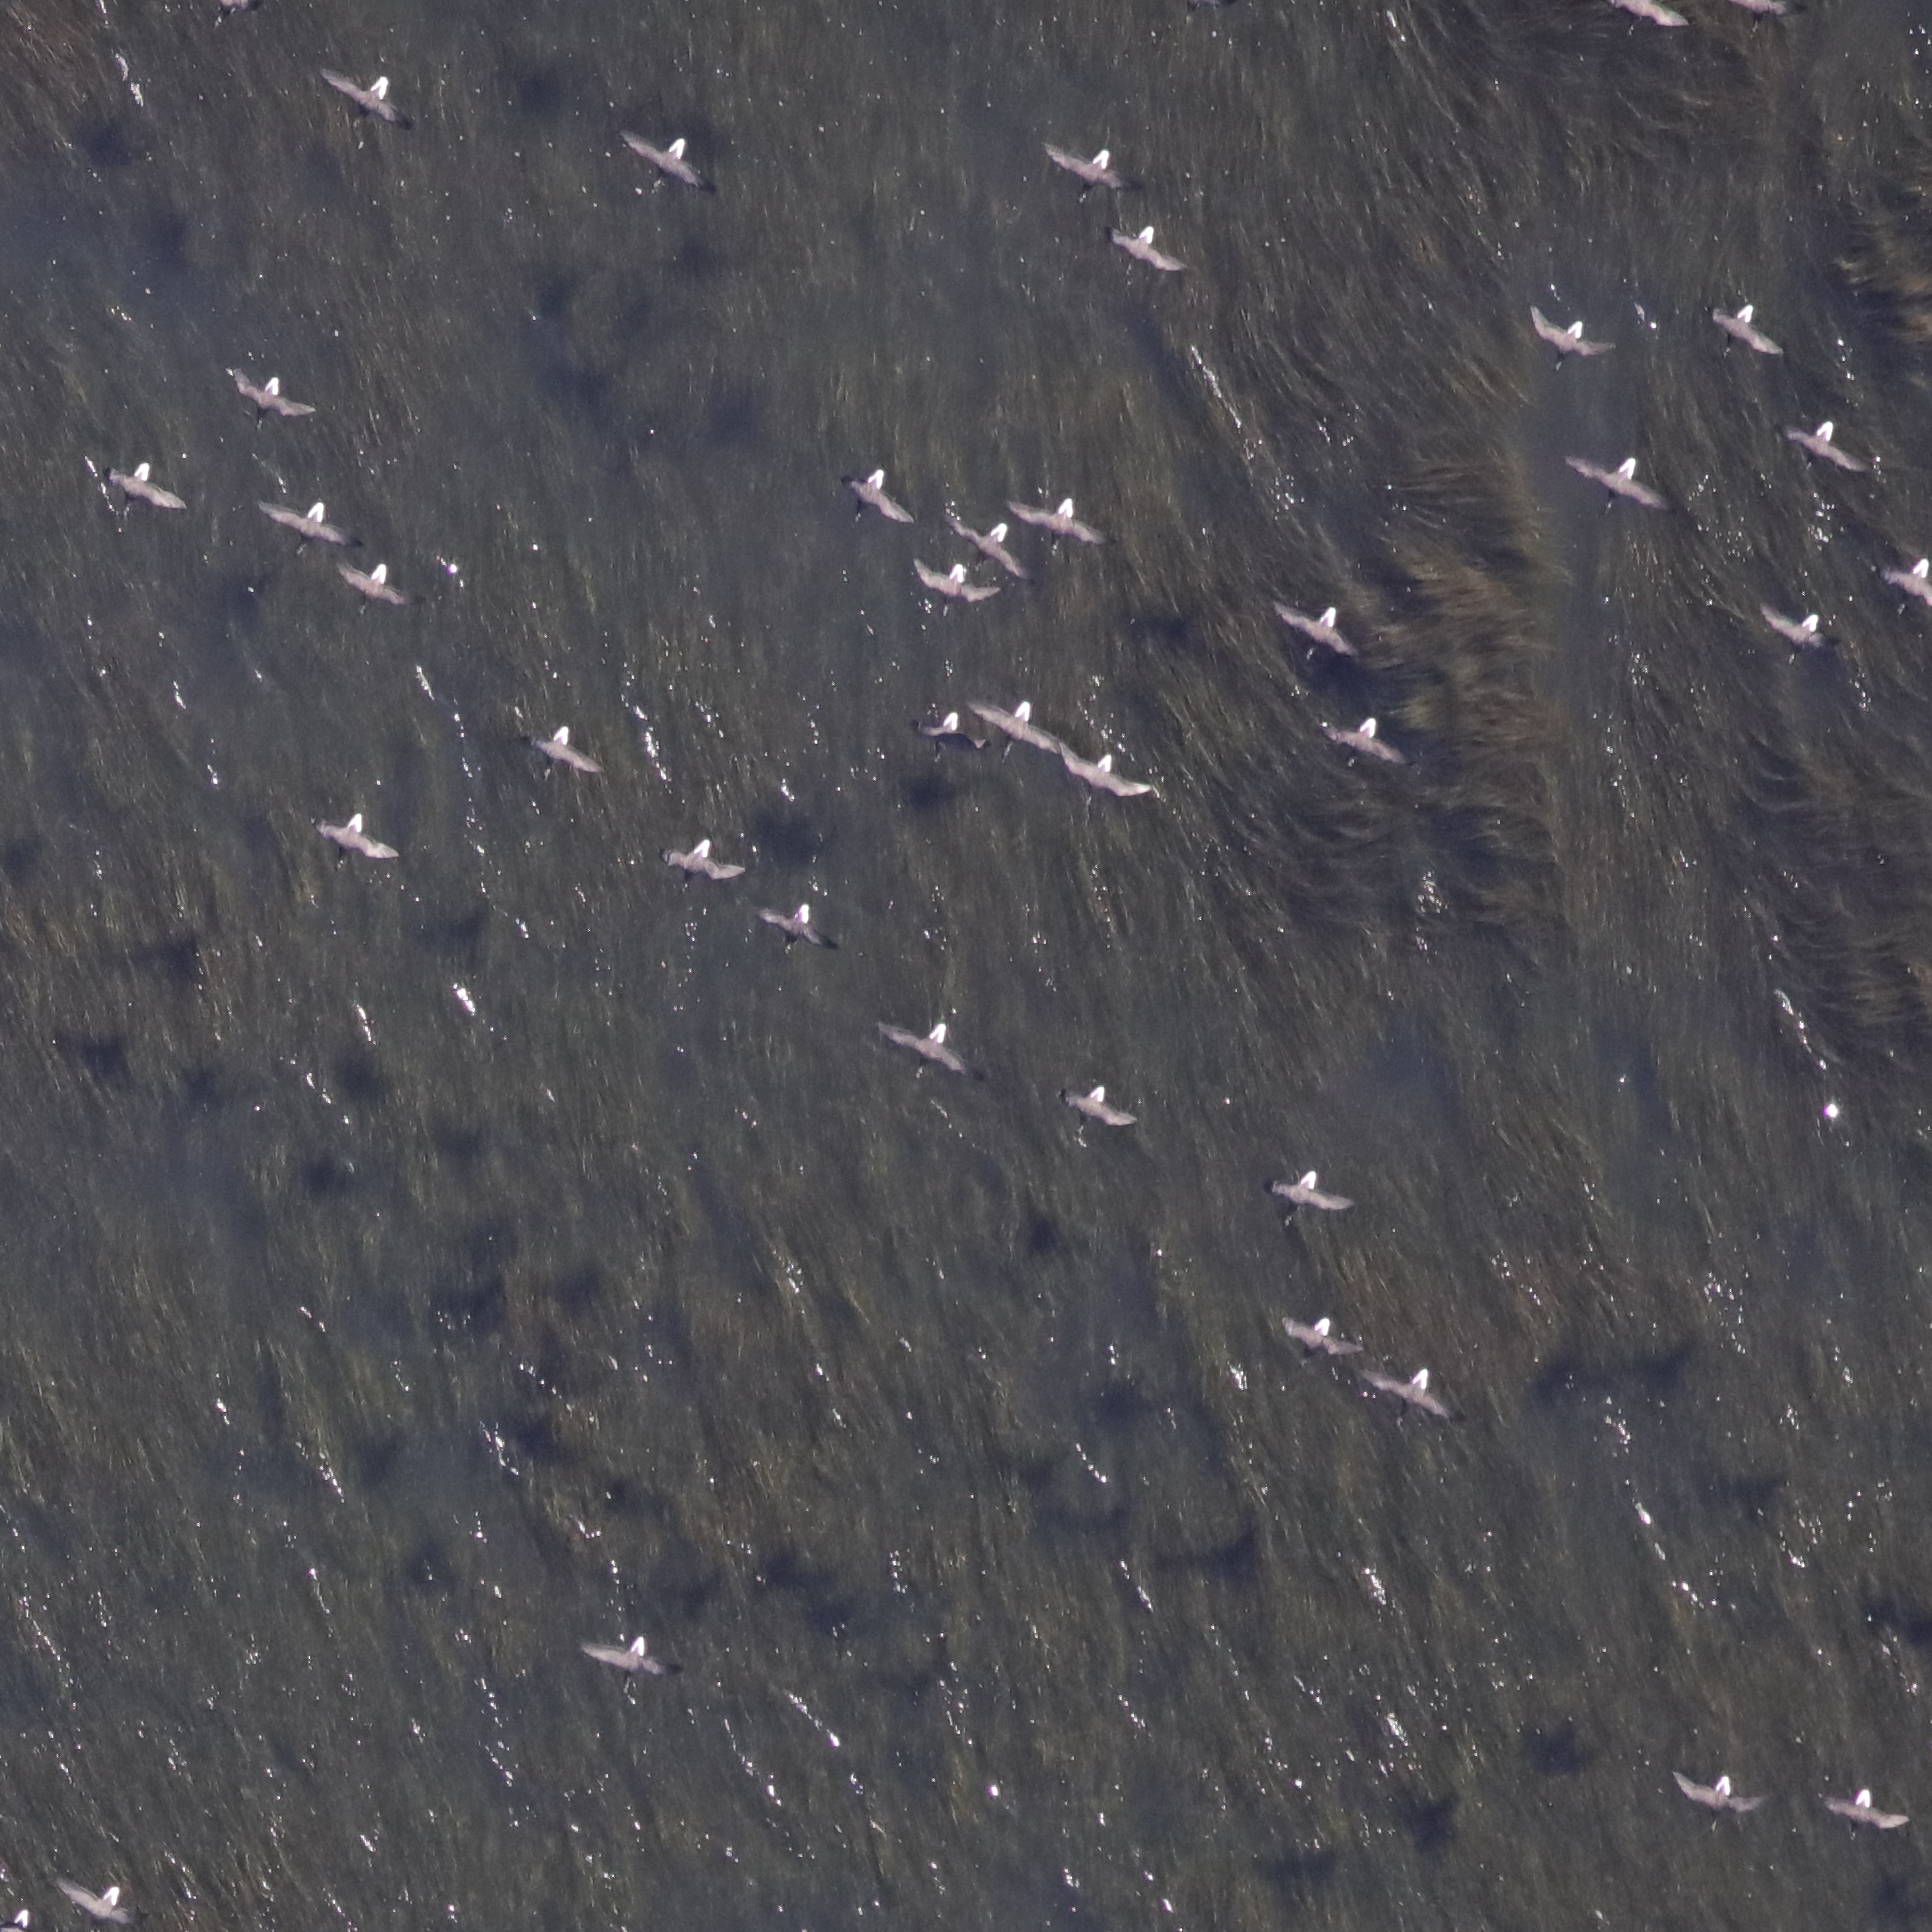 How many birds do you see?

39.